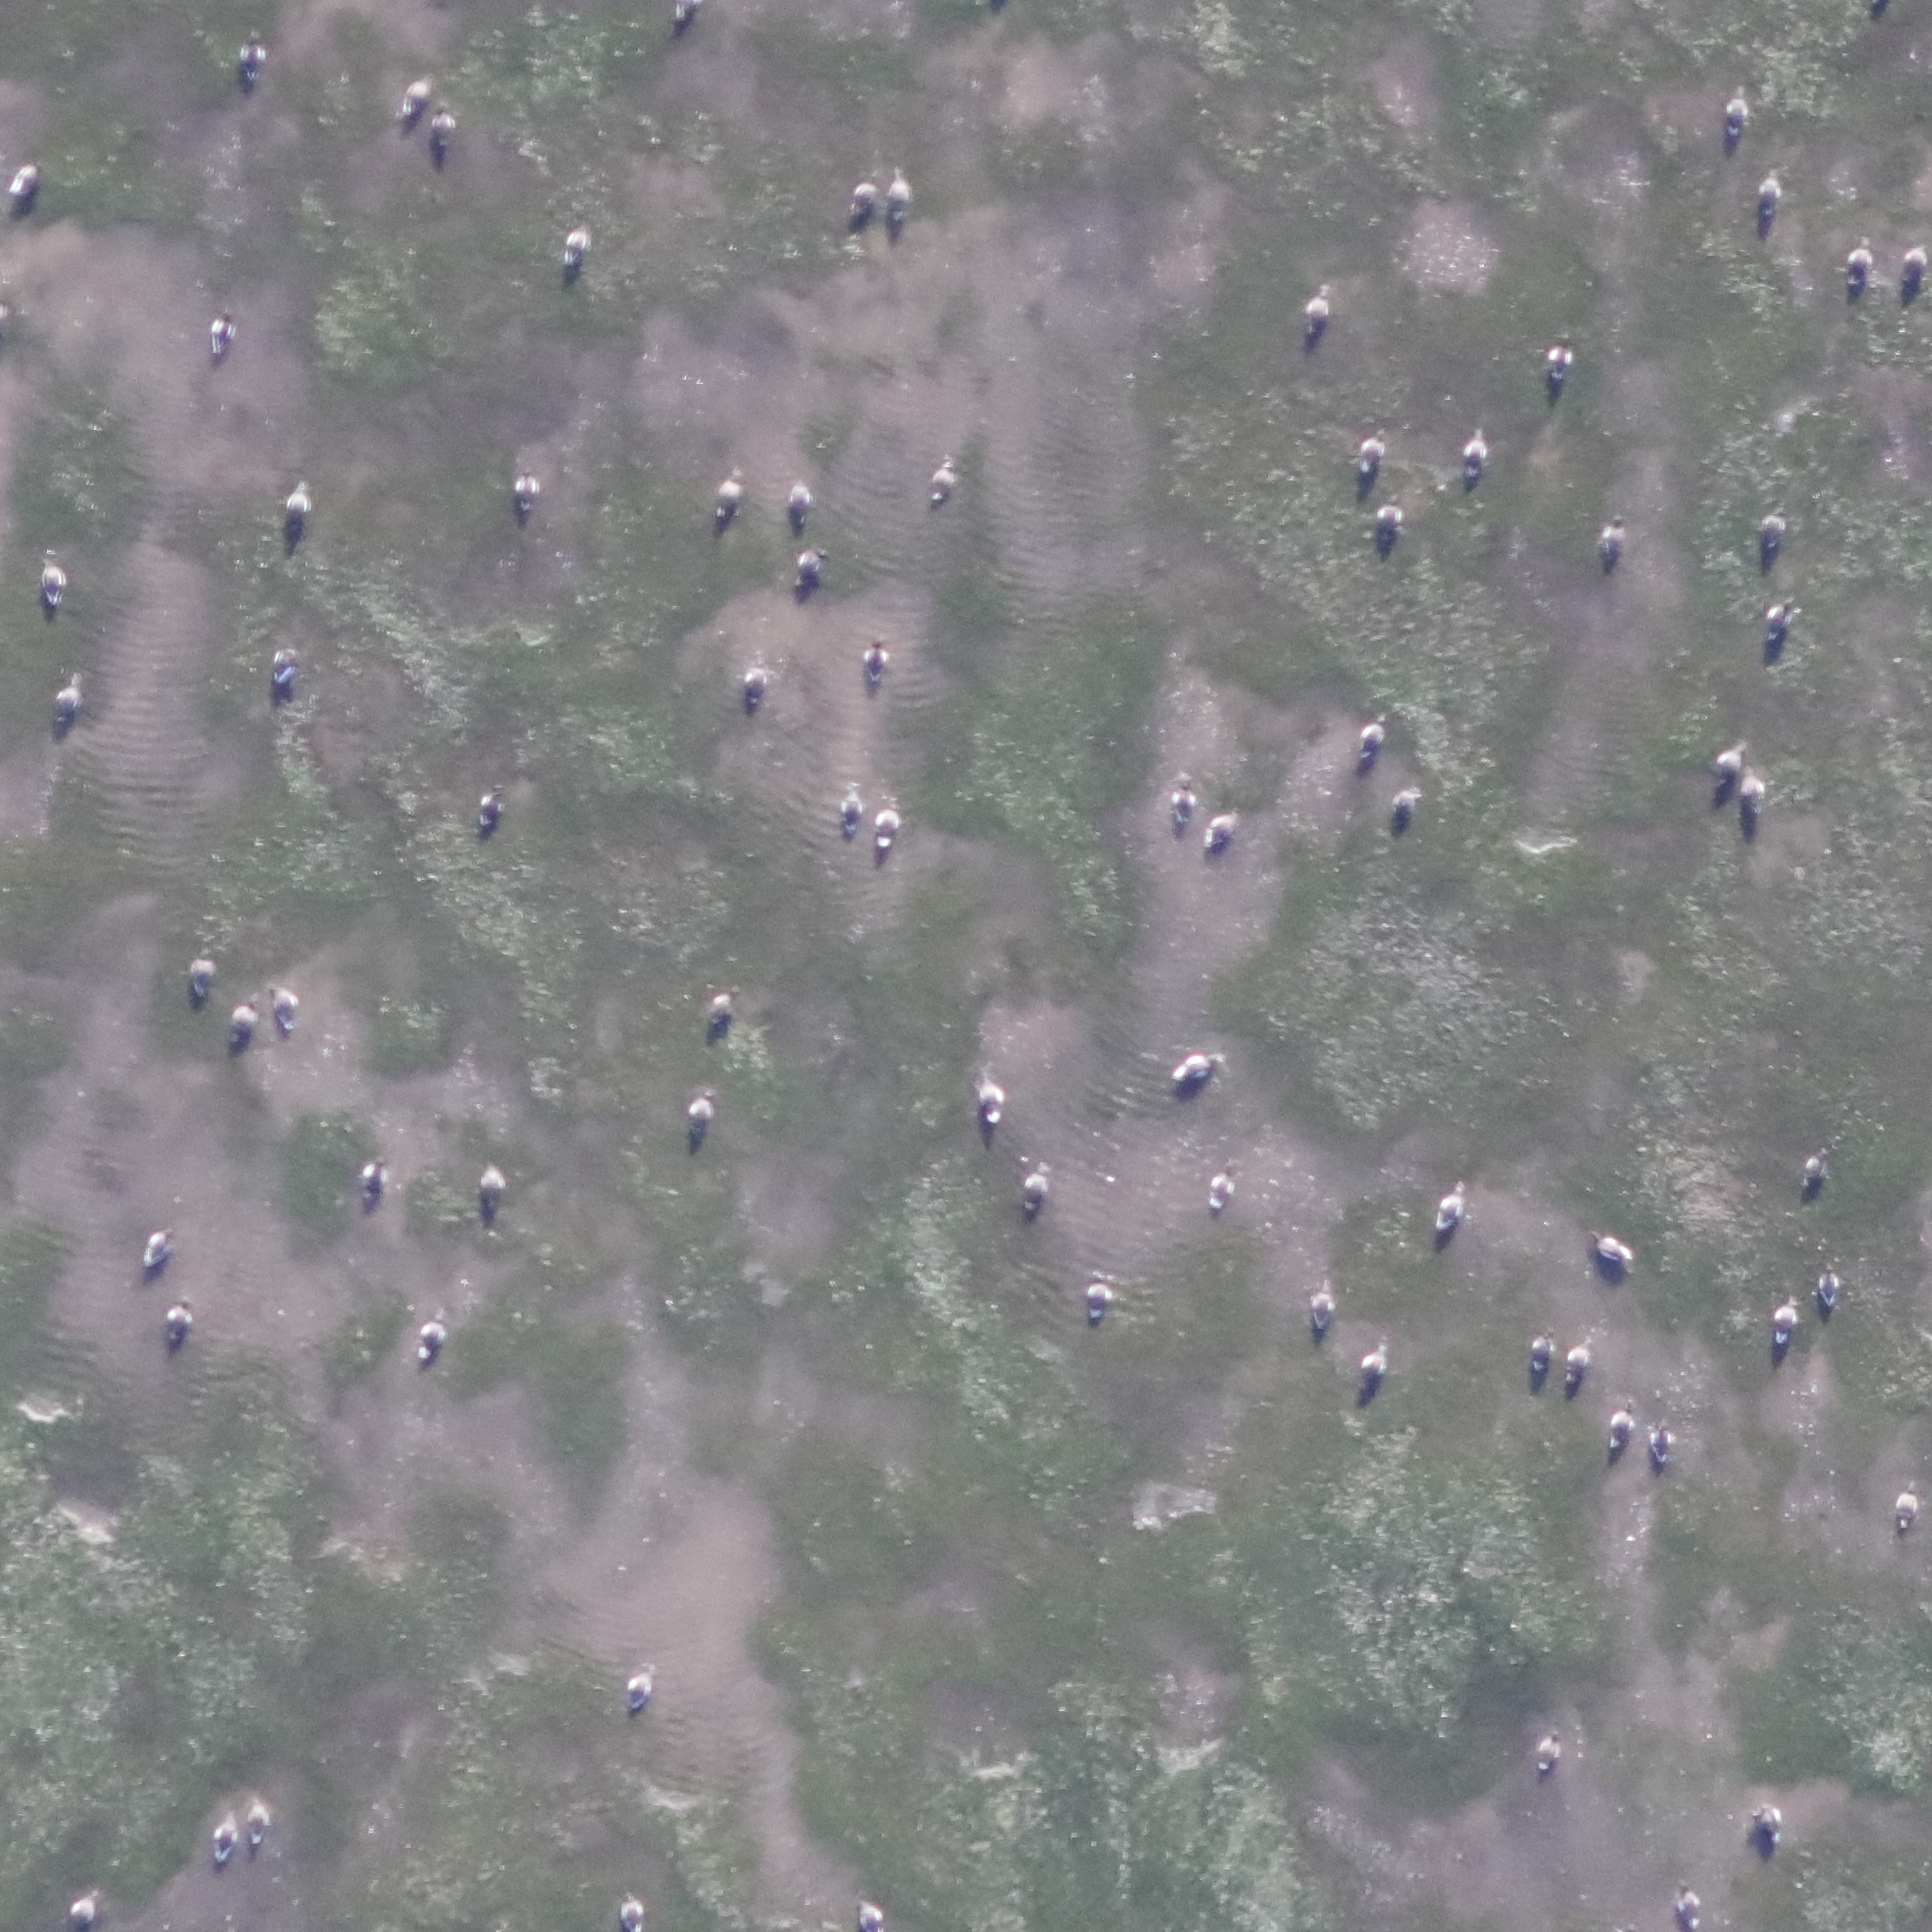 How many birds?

76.